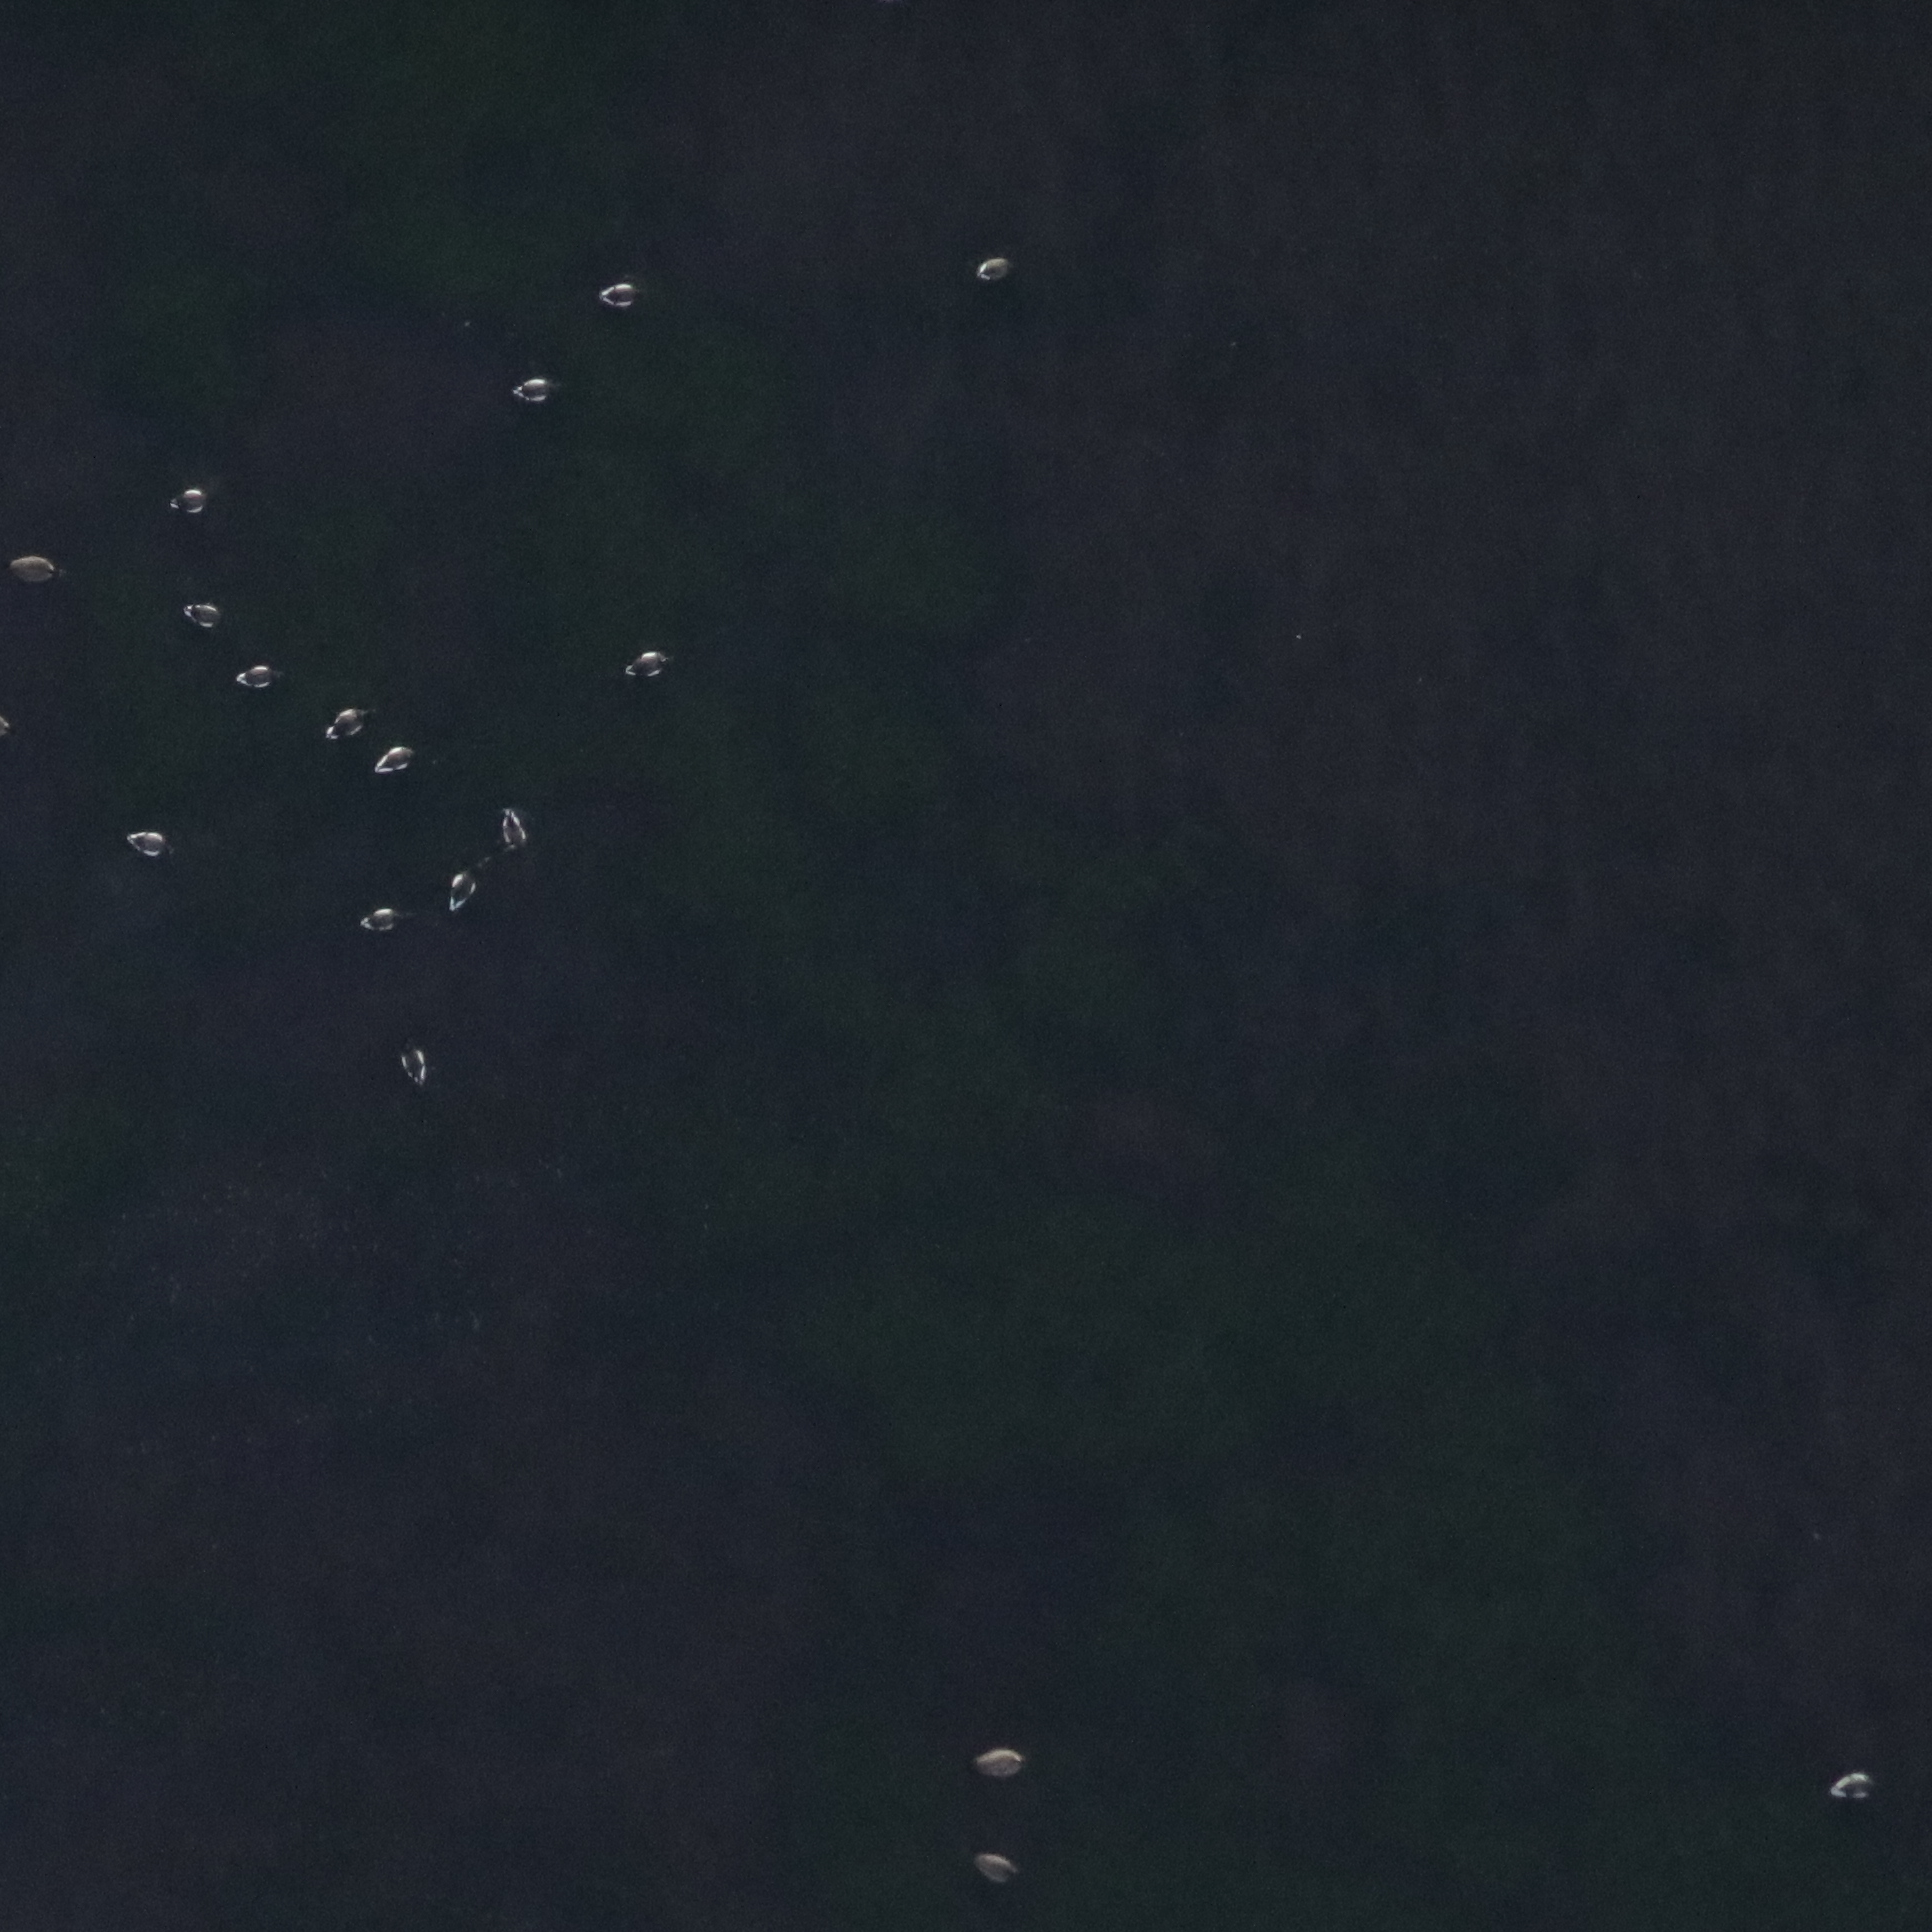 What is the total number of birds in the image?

18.